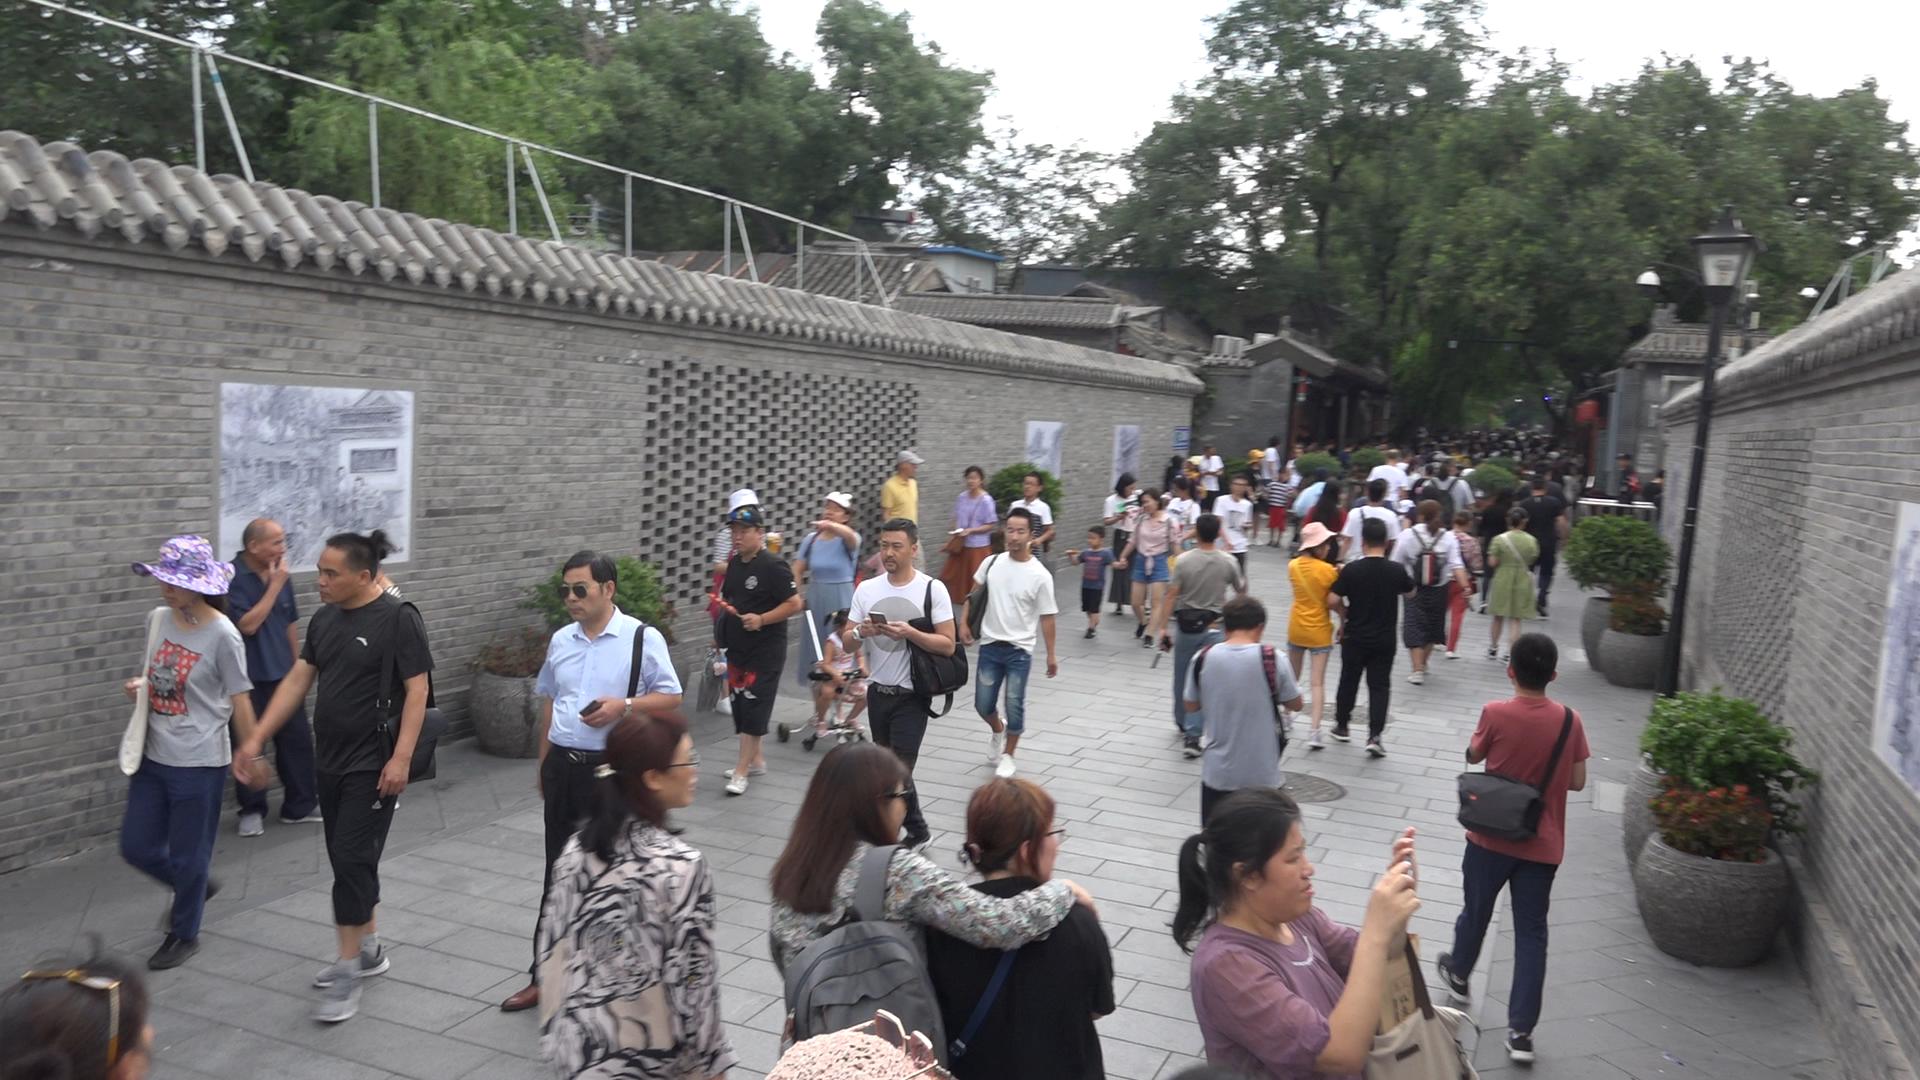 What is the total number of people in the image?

90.